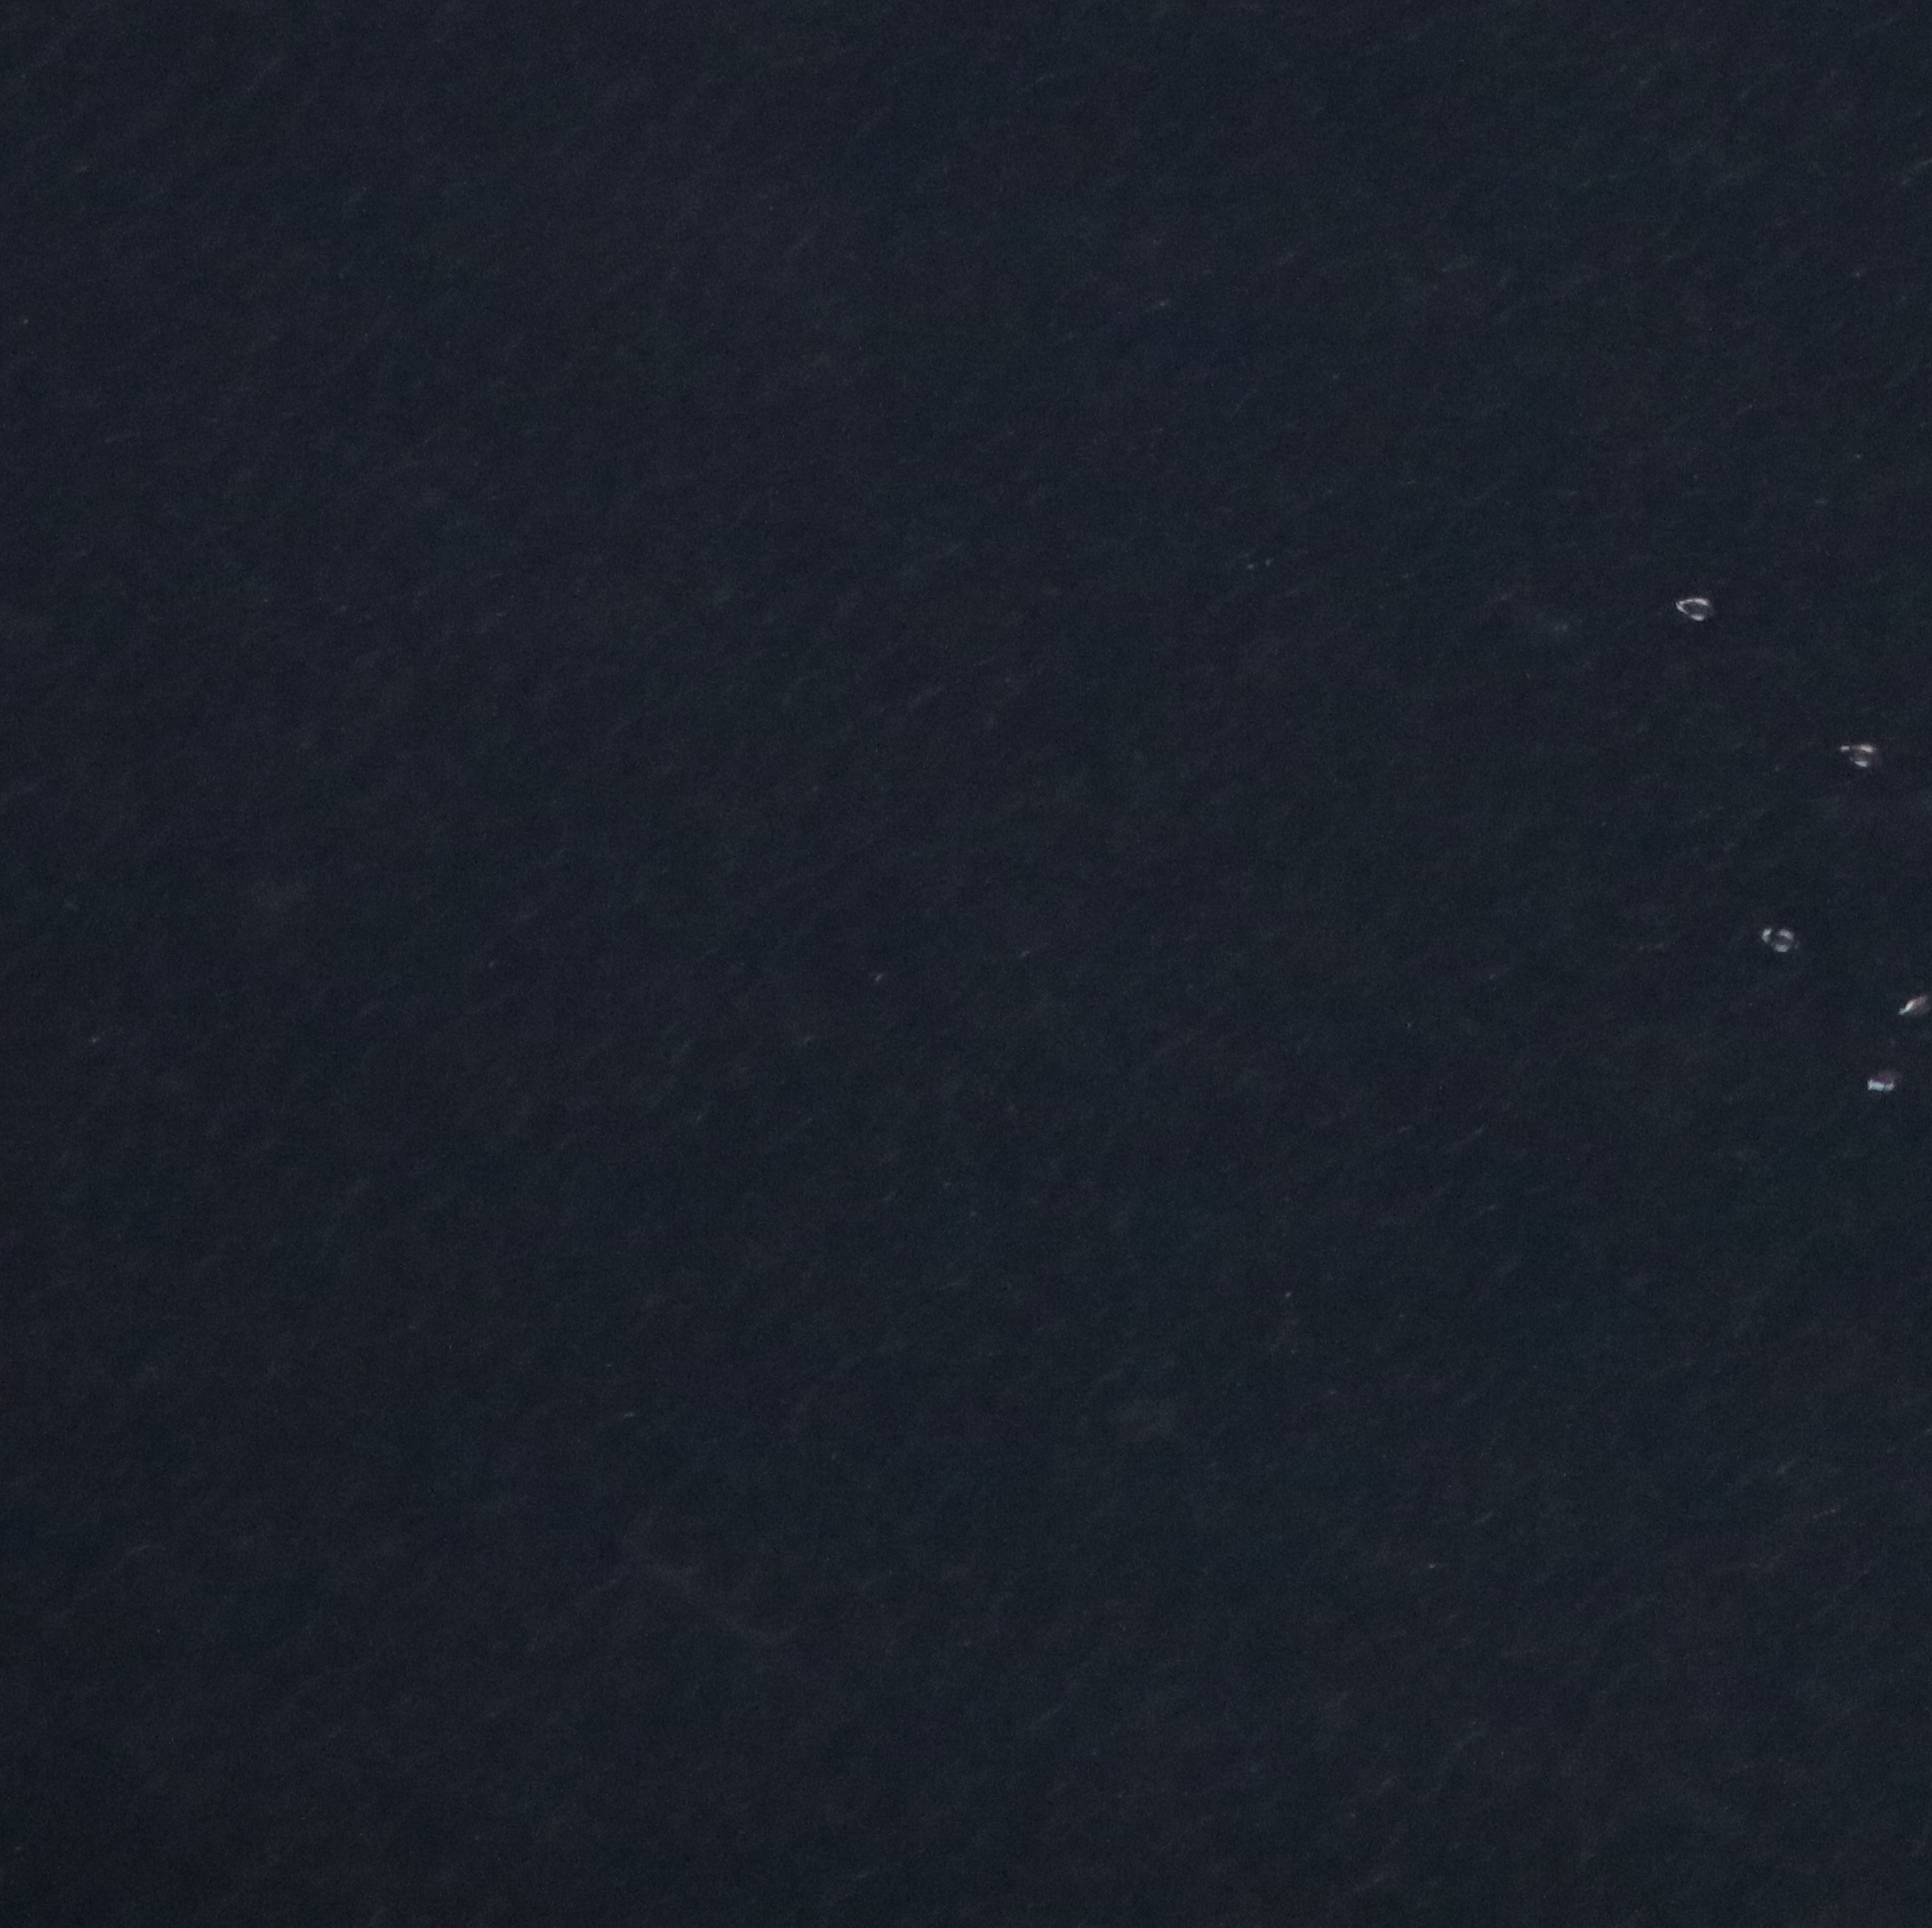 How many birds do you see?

5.